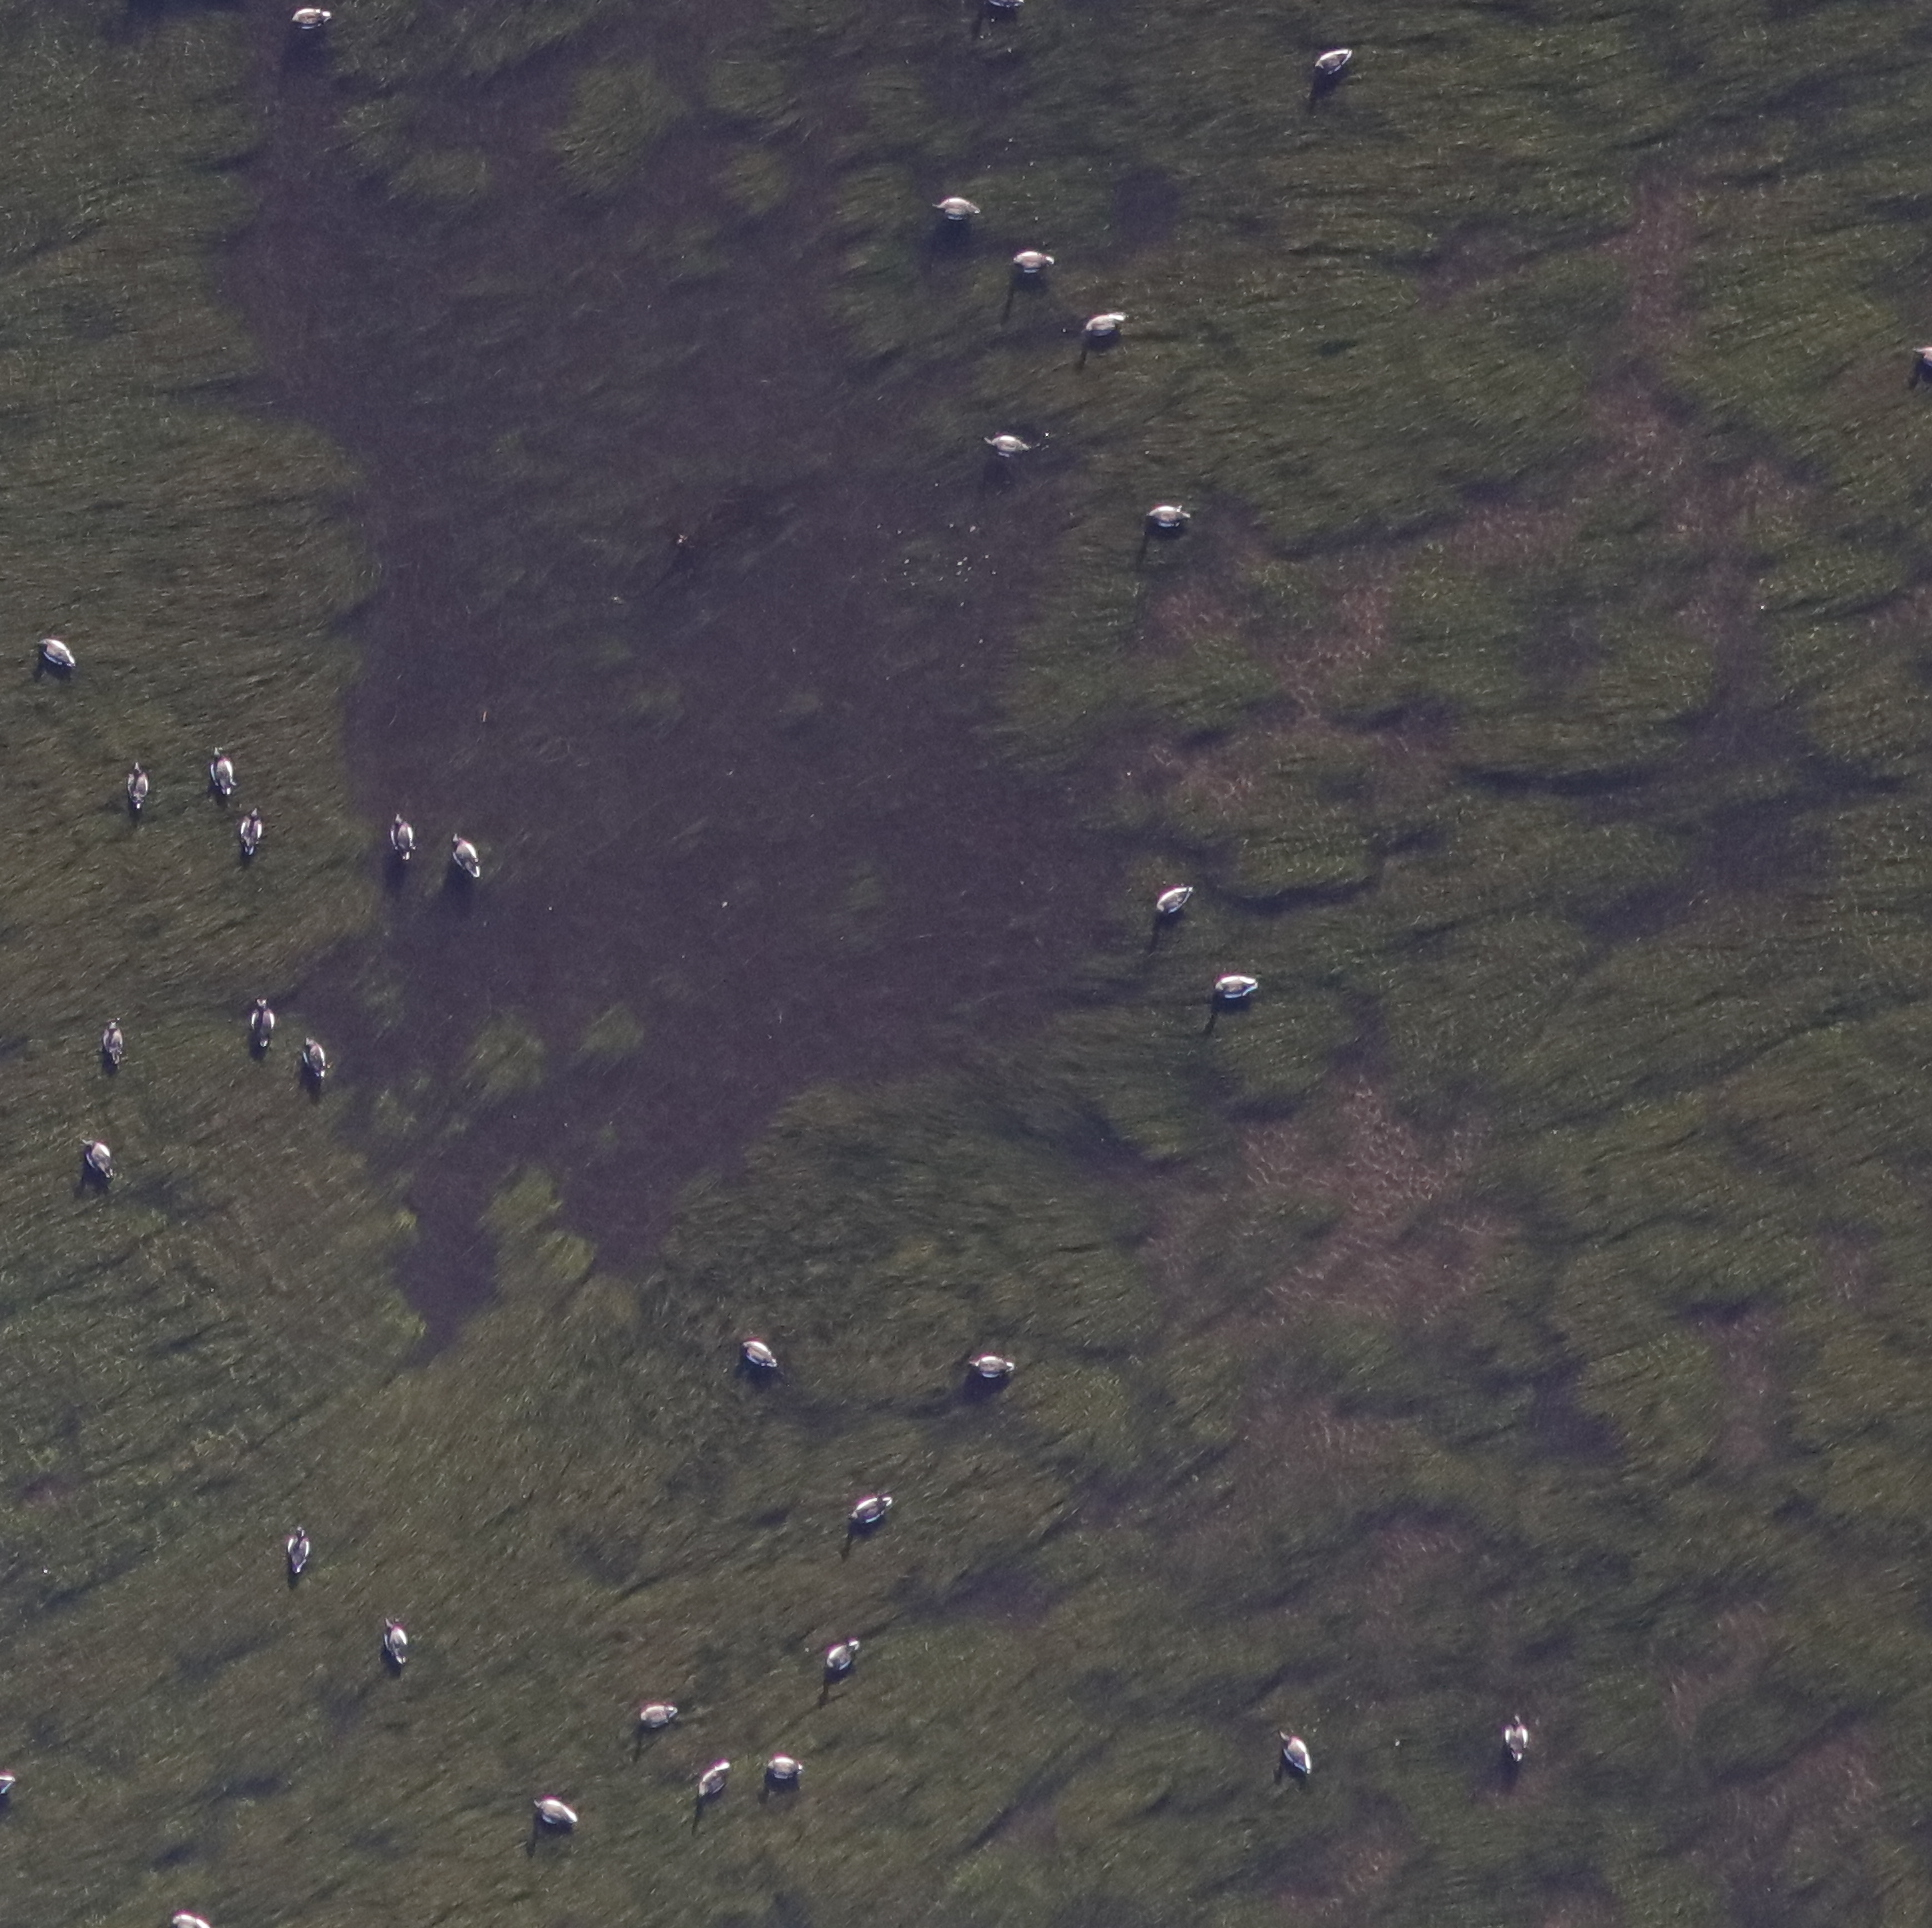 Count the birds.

32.